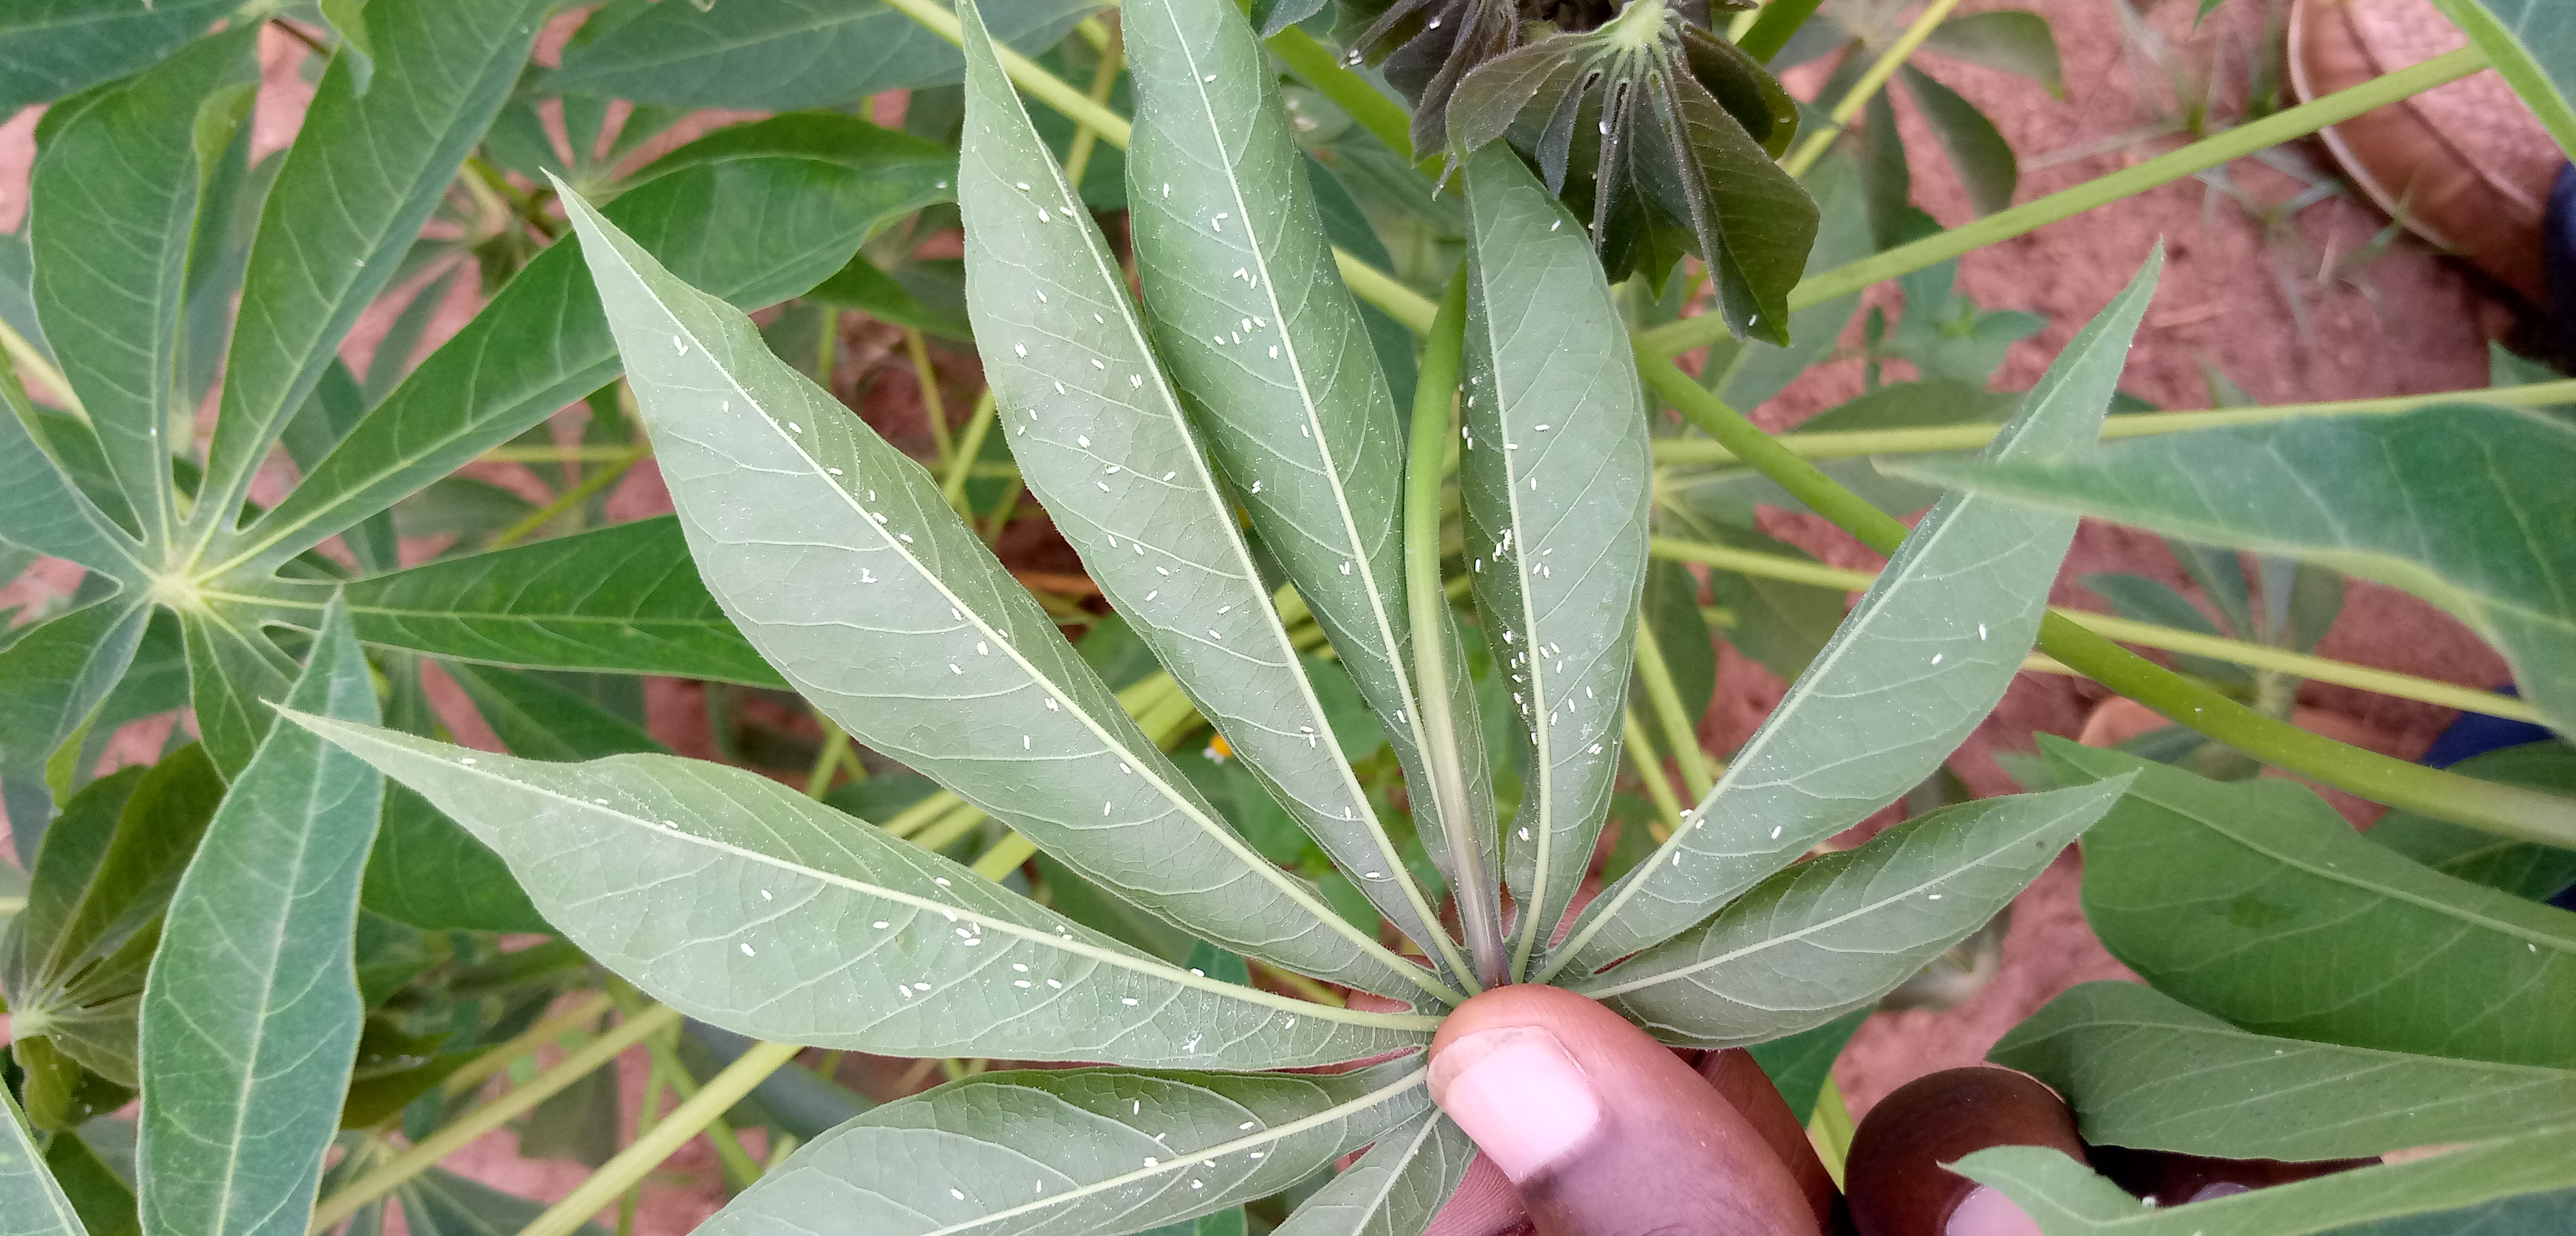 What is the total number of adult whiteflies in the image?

141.